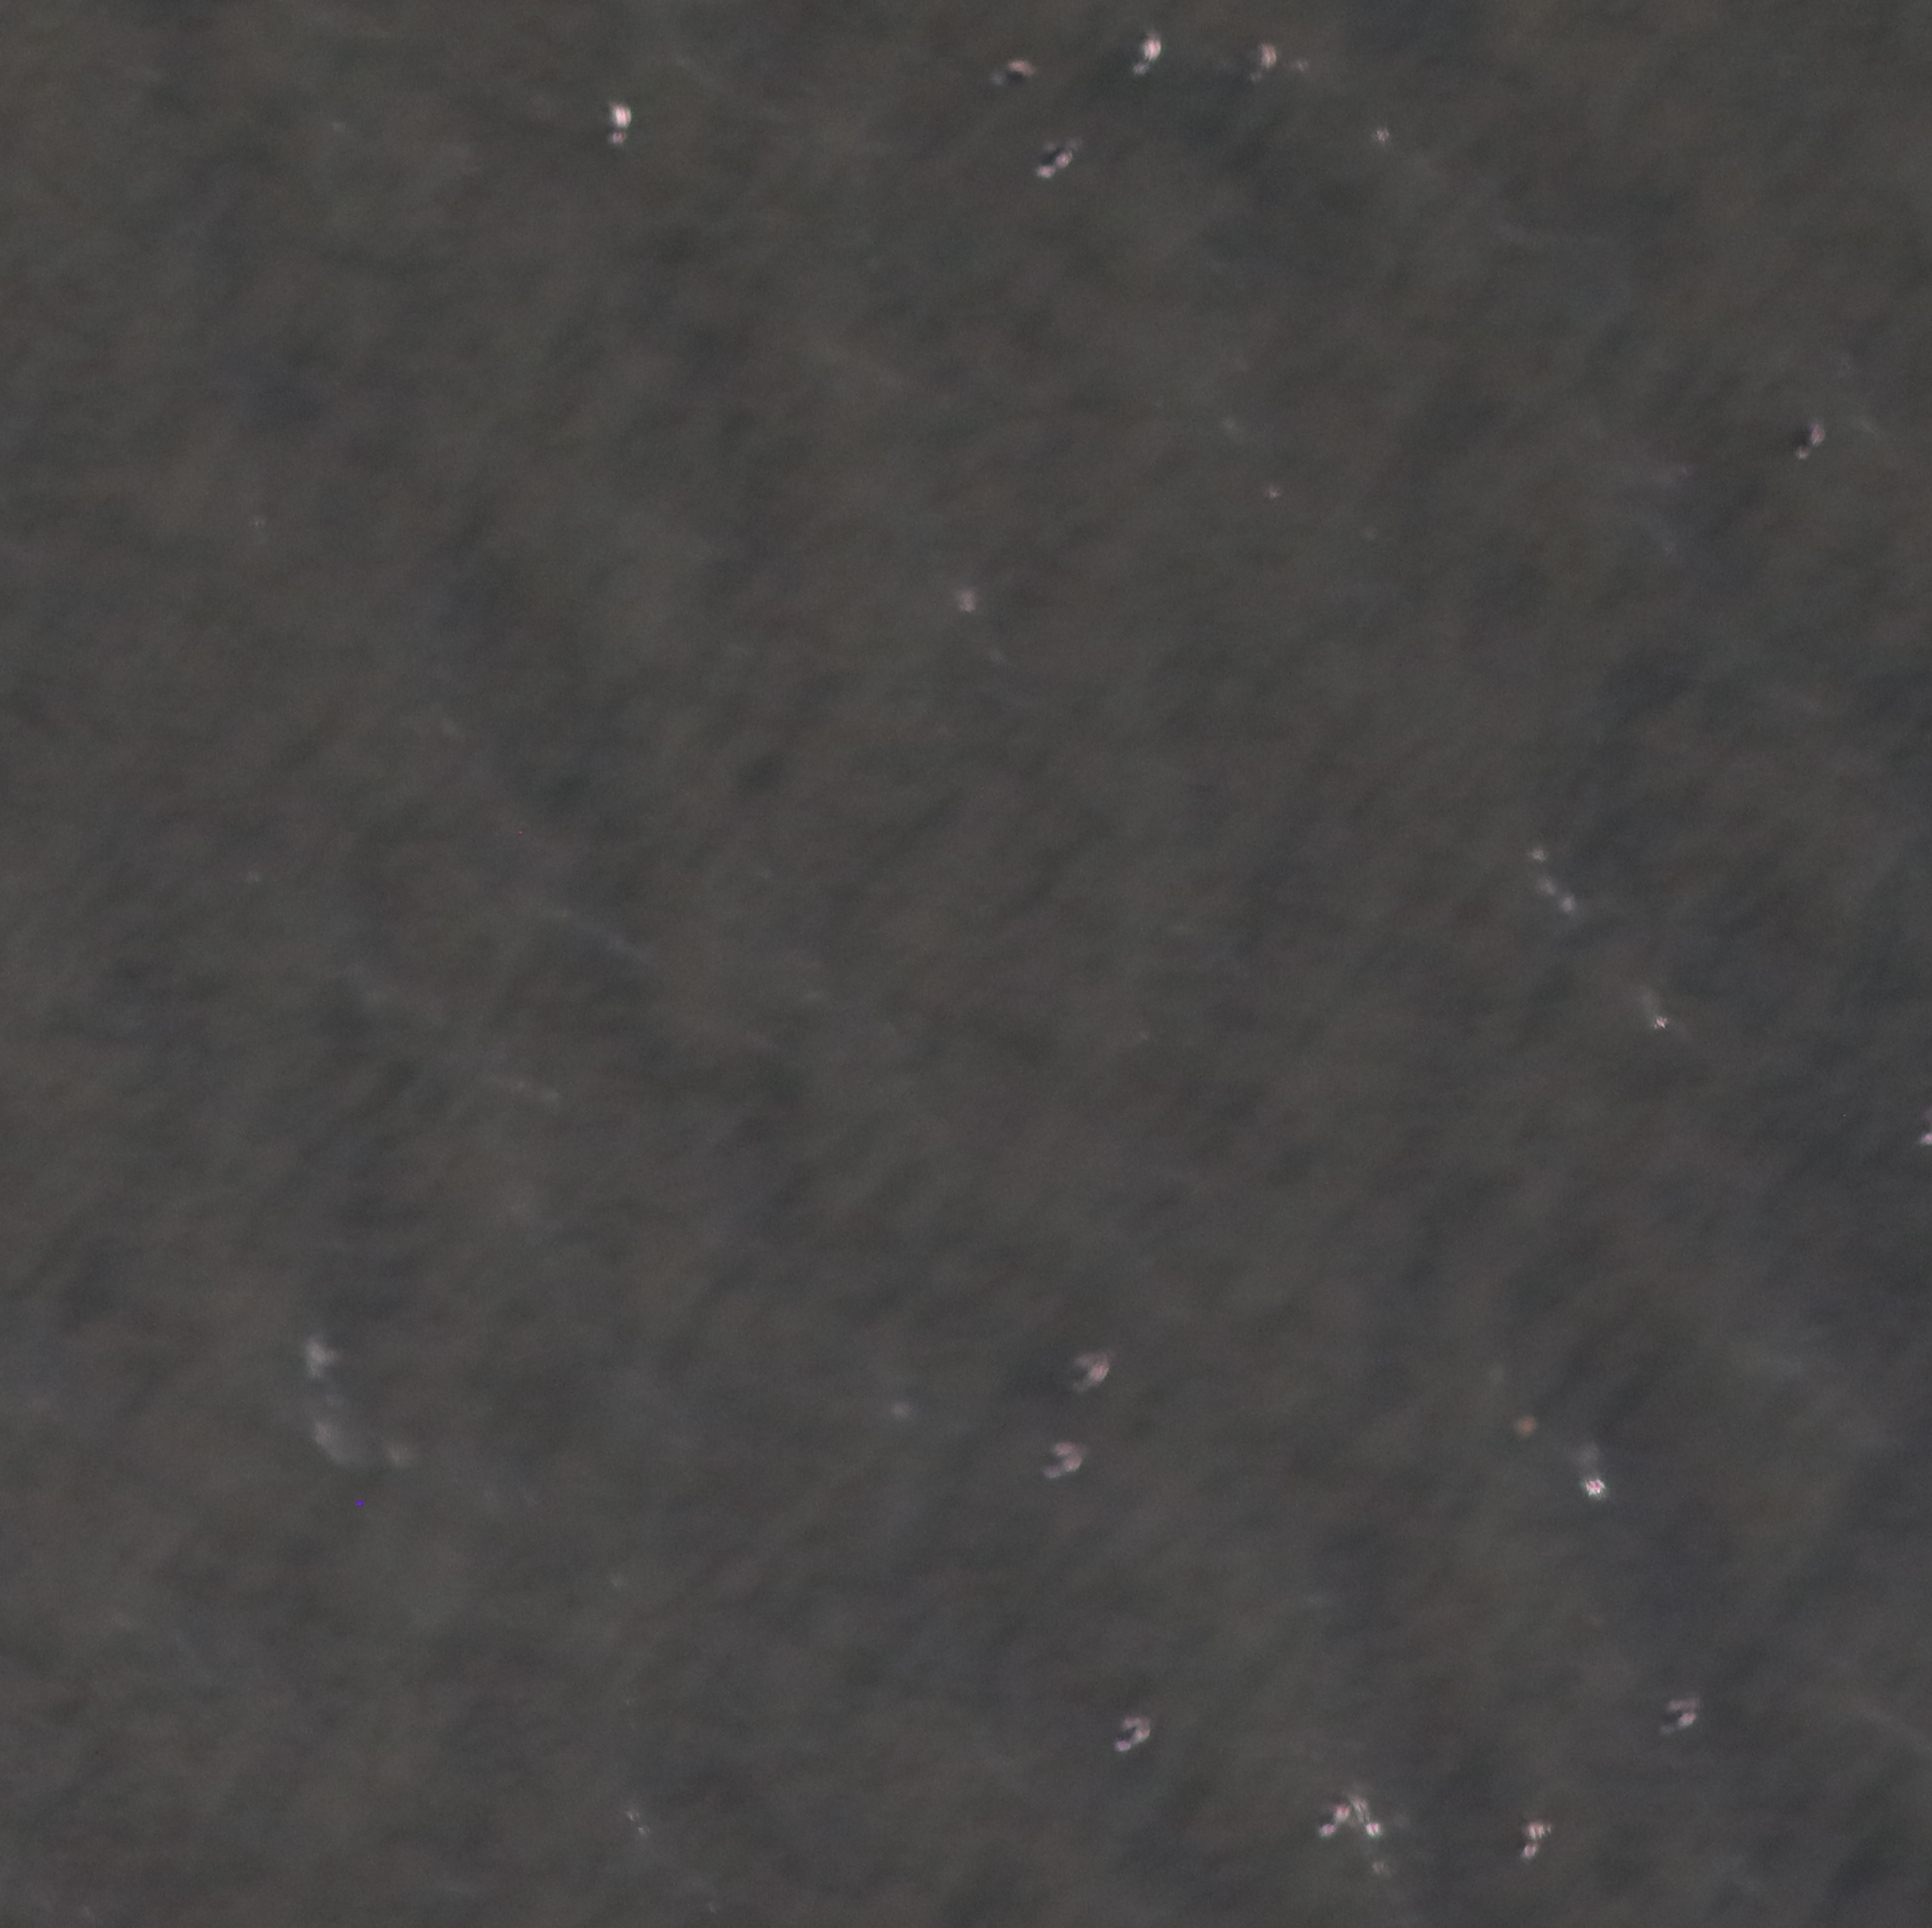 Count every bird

12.